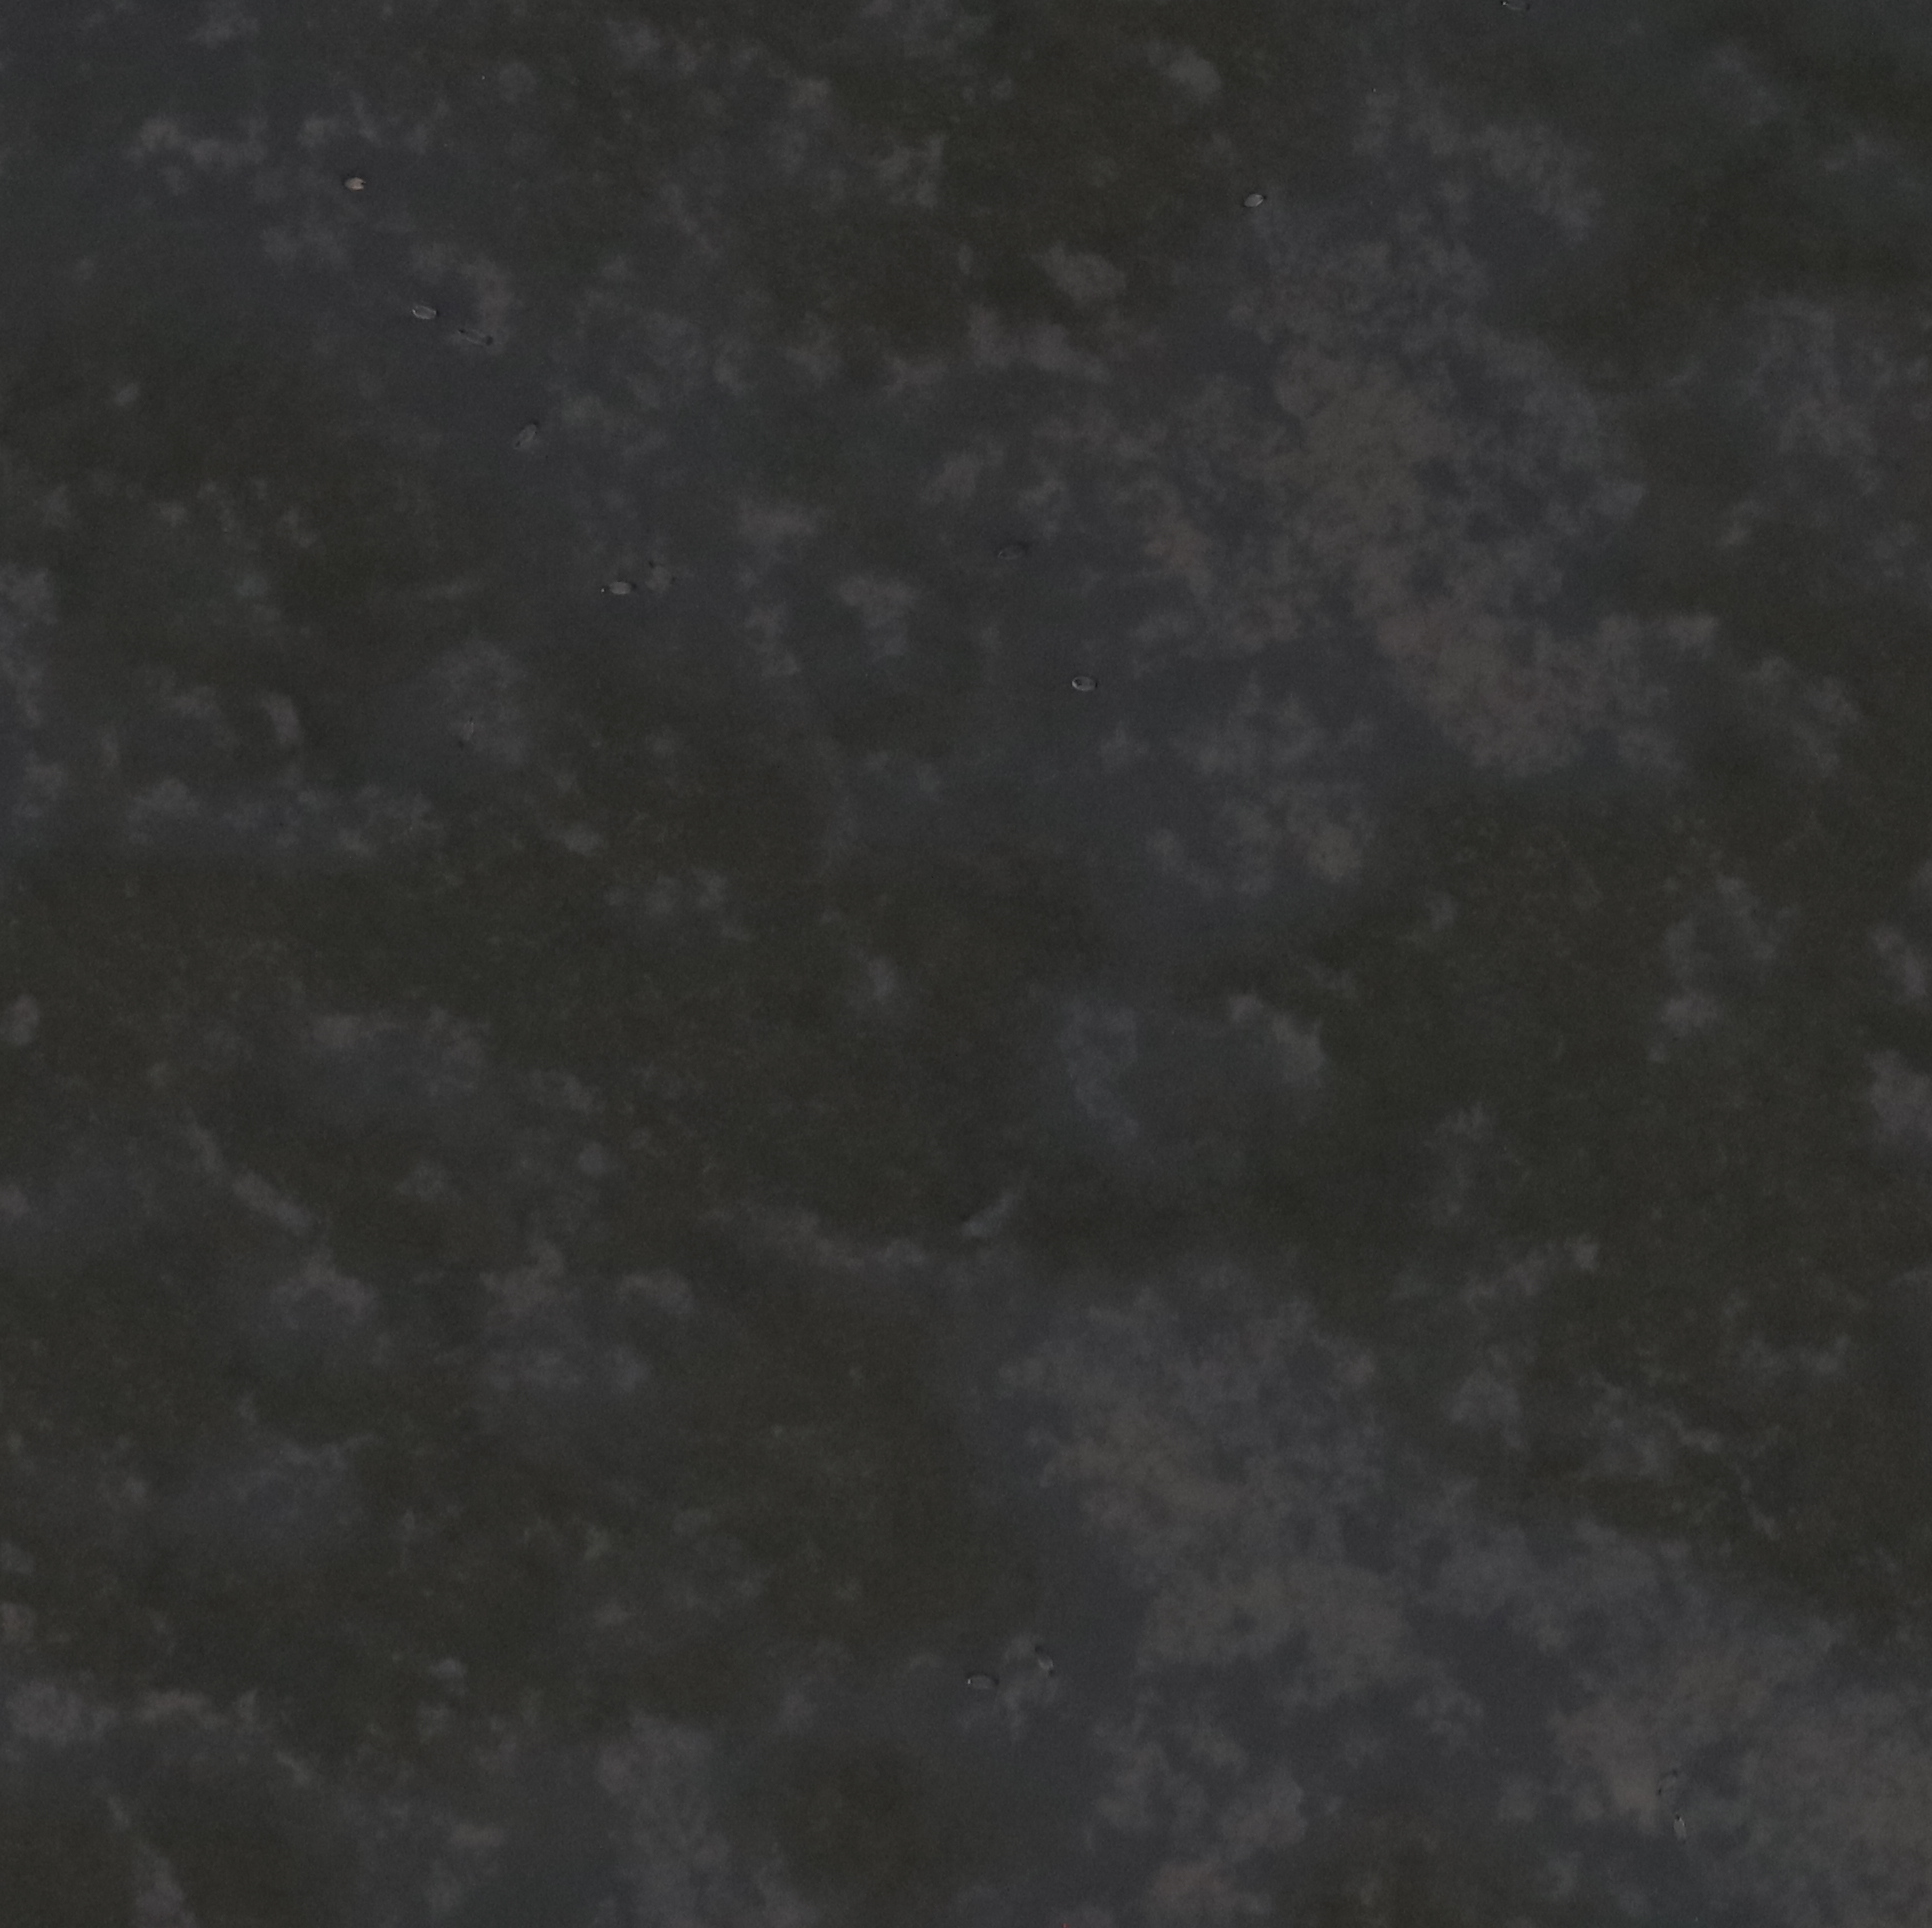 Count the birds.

16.